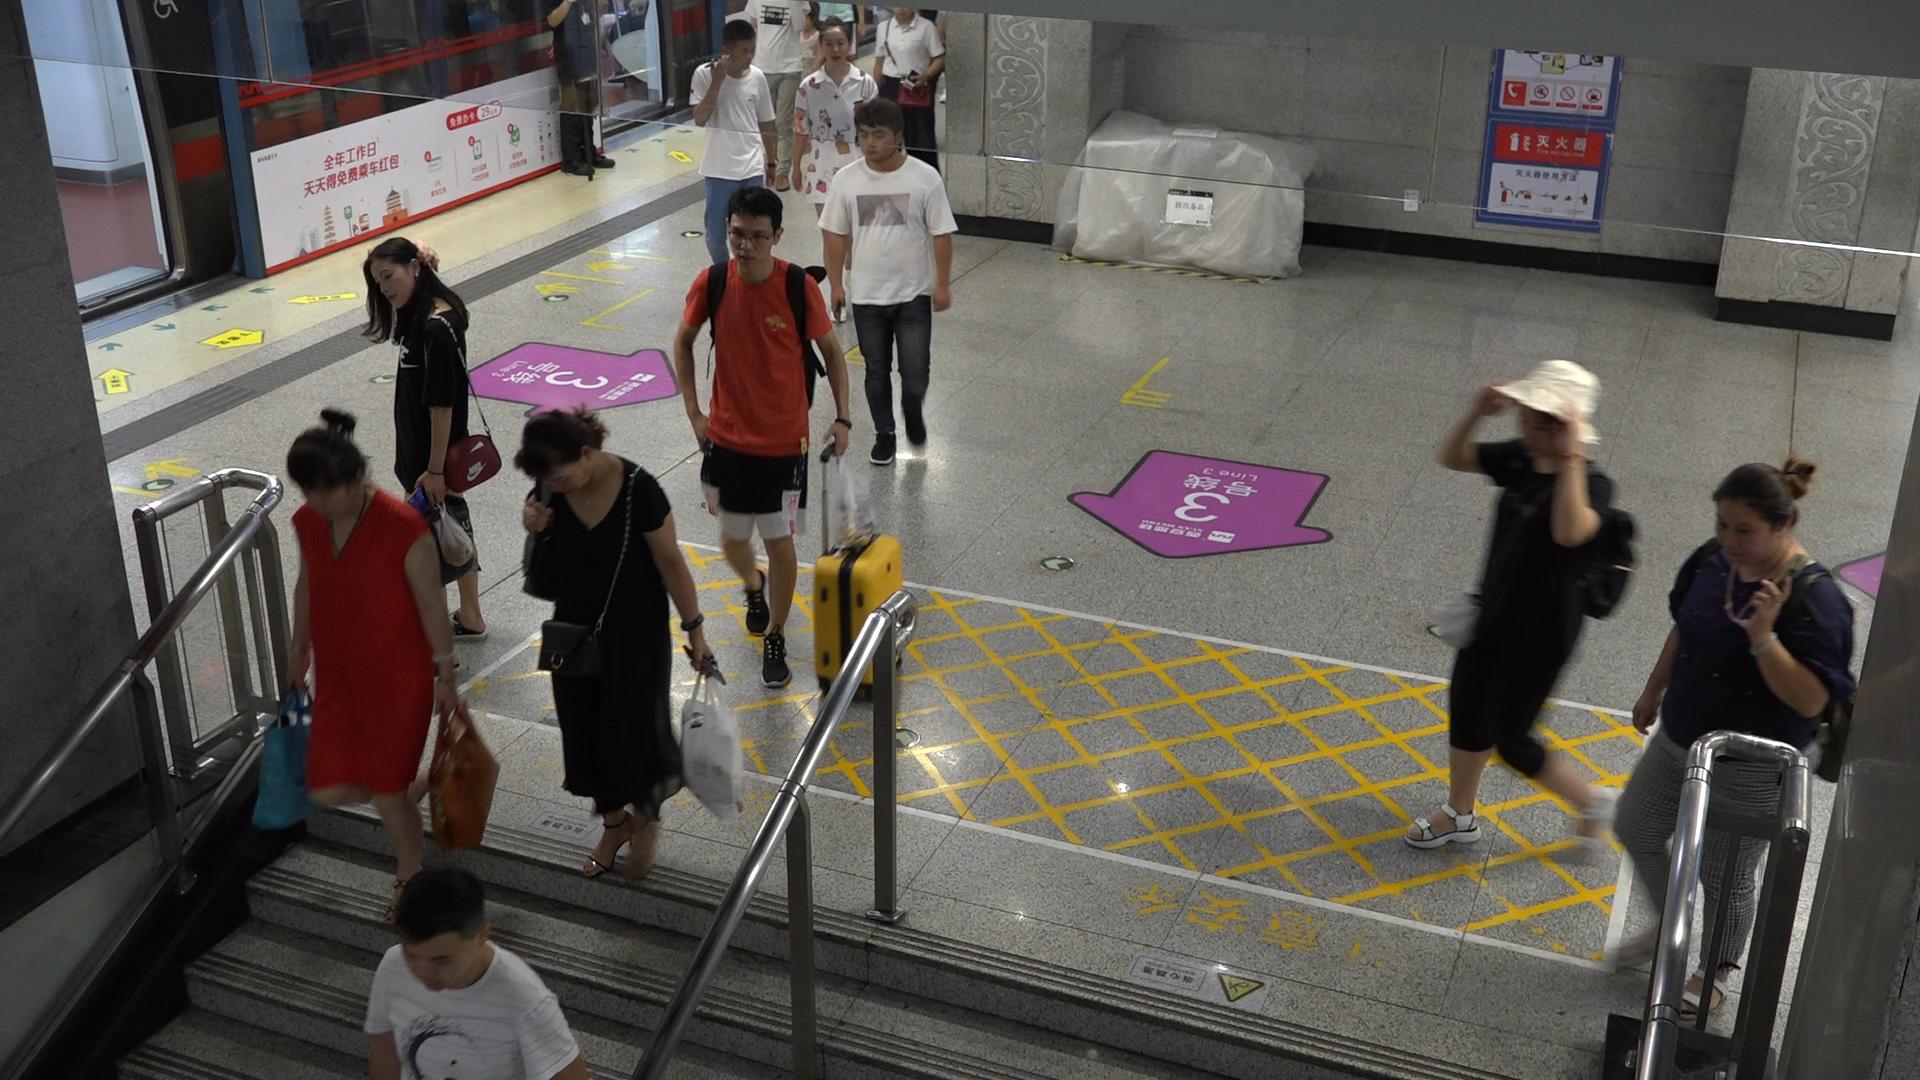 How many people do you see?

11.